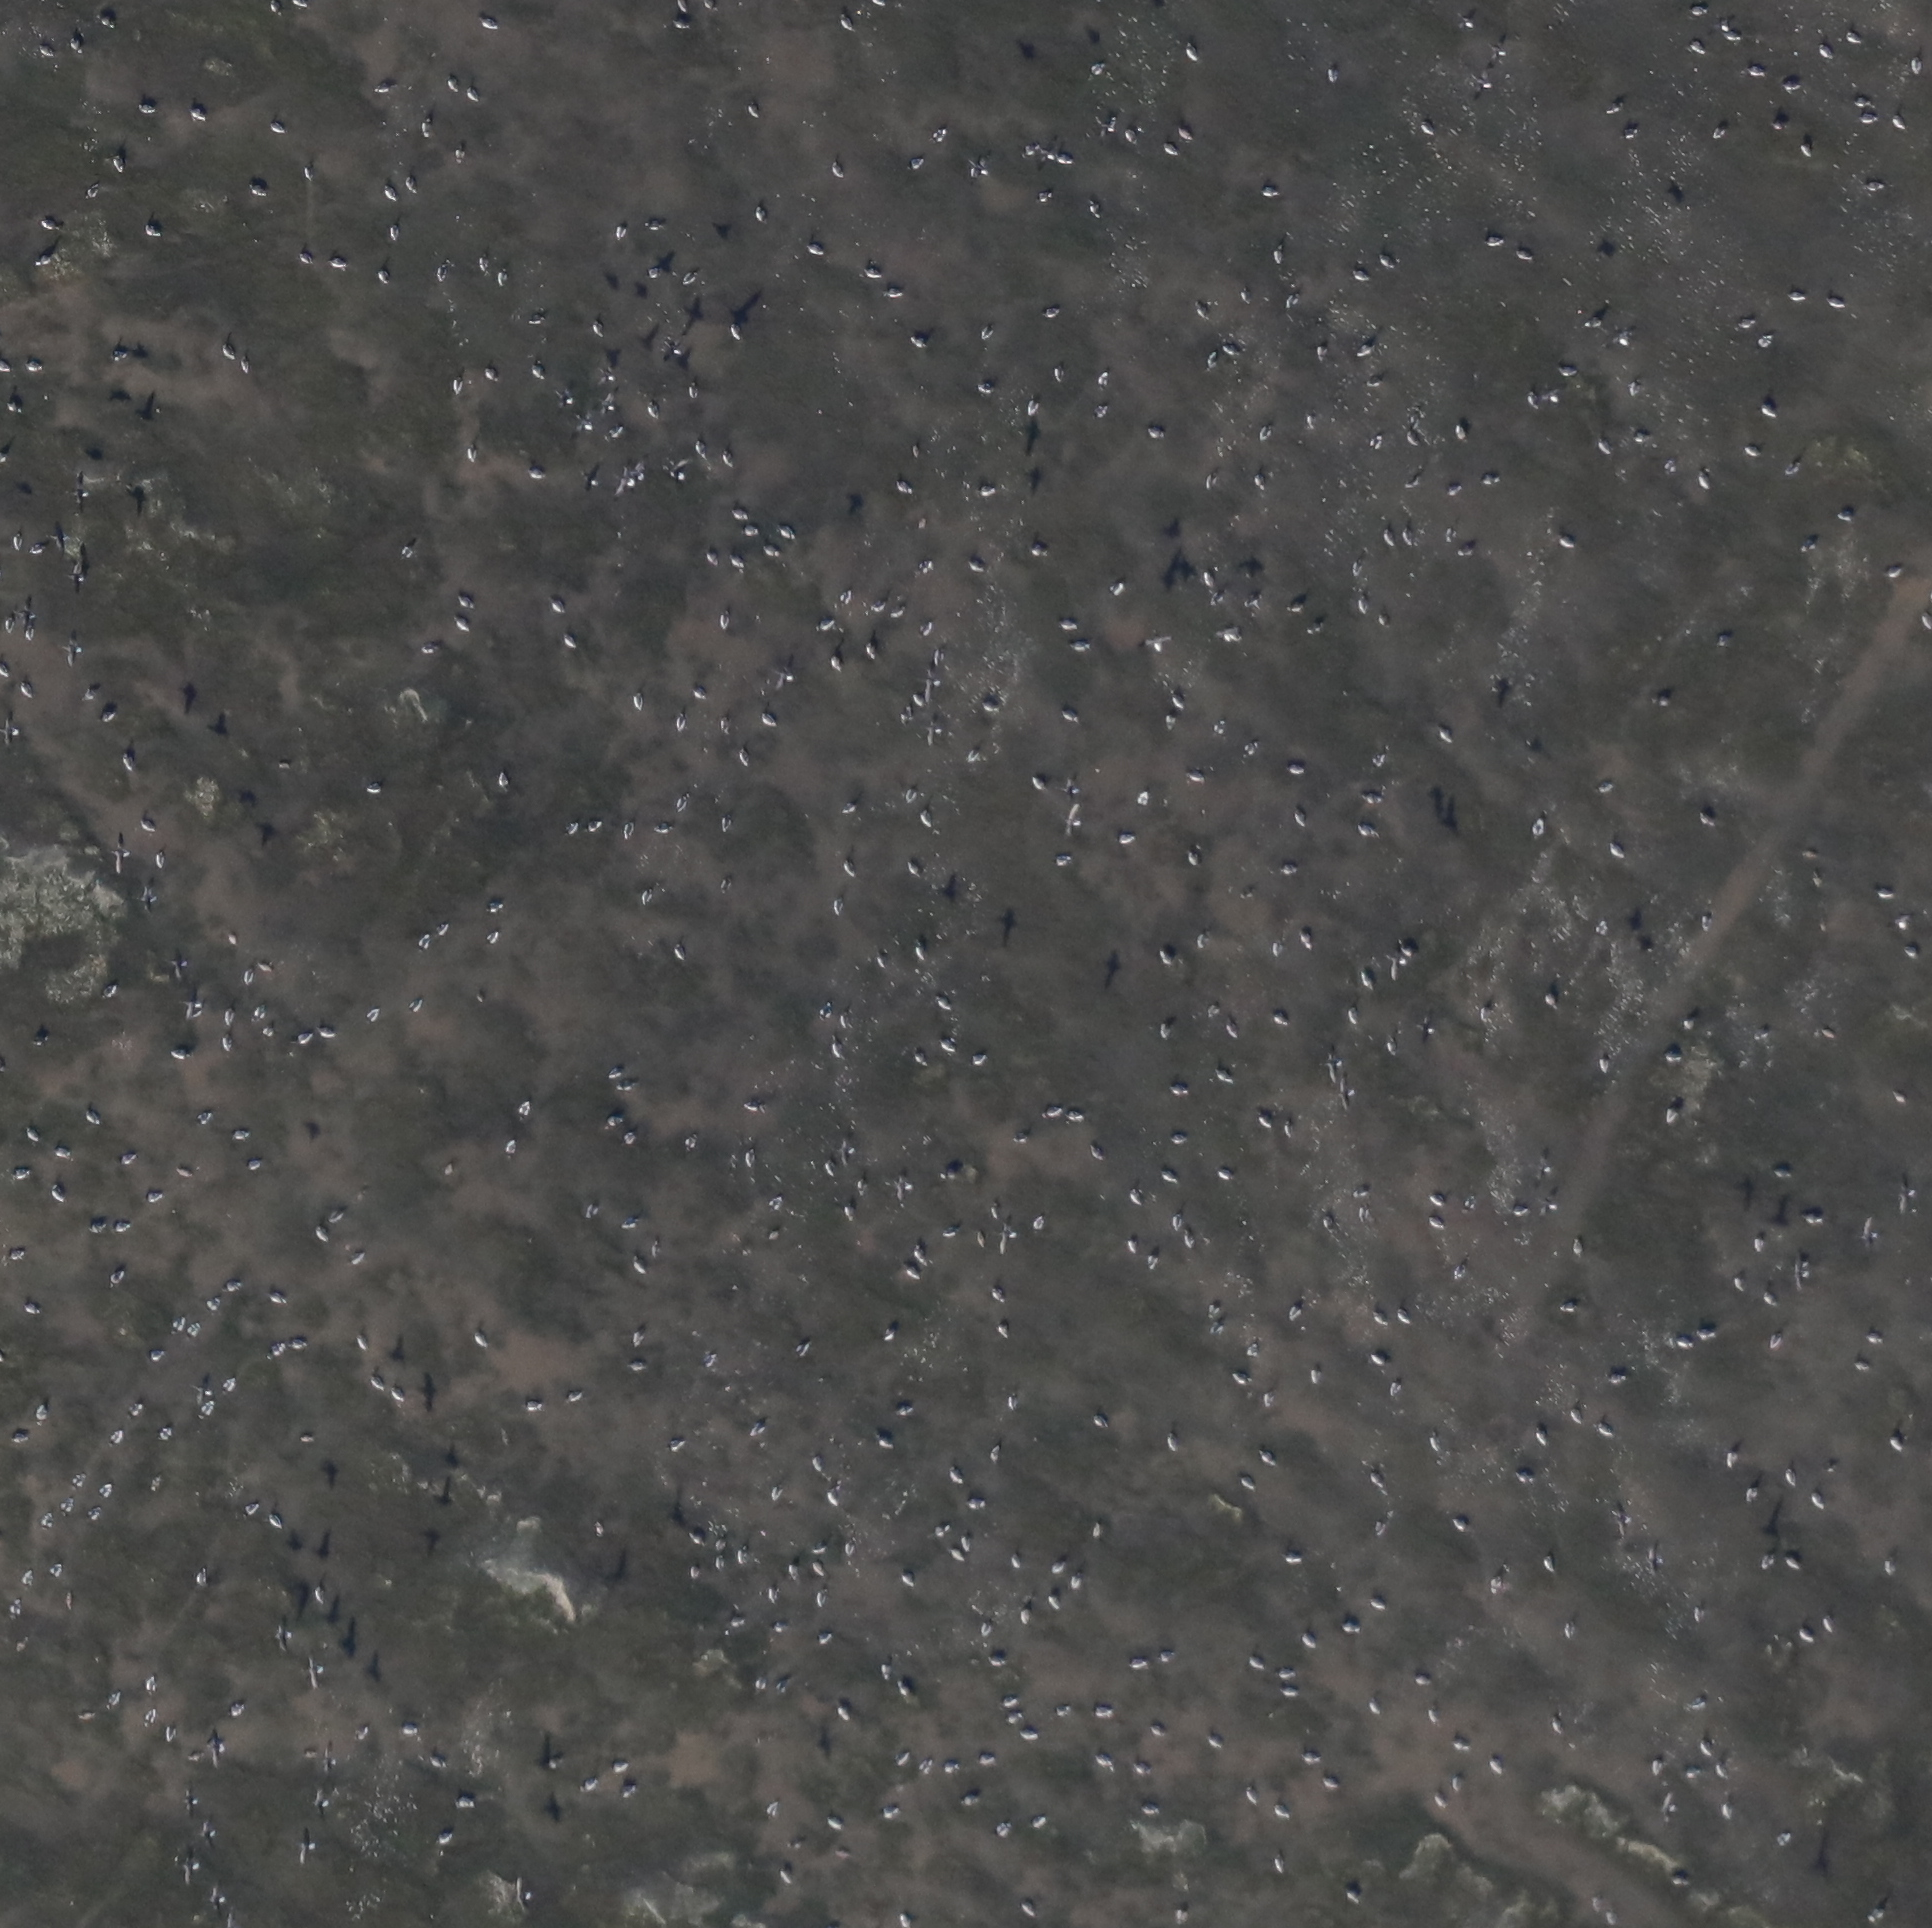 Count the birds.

653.